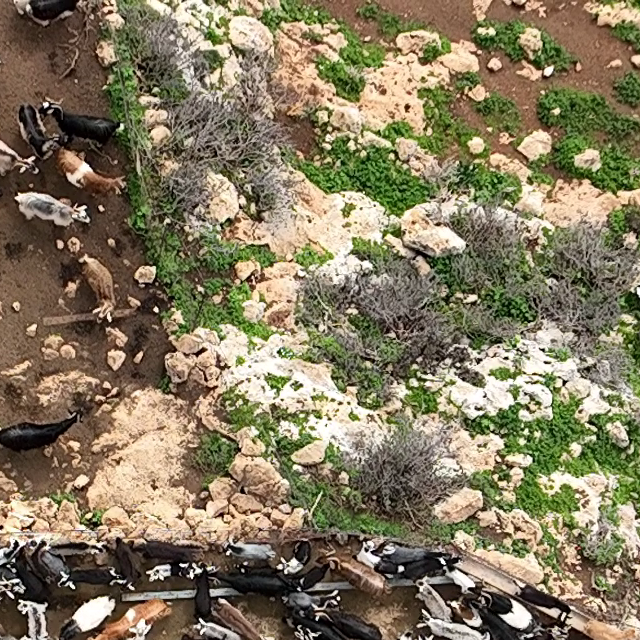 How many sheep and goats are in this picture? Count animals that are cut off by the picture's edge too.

51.